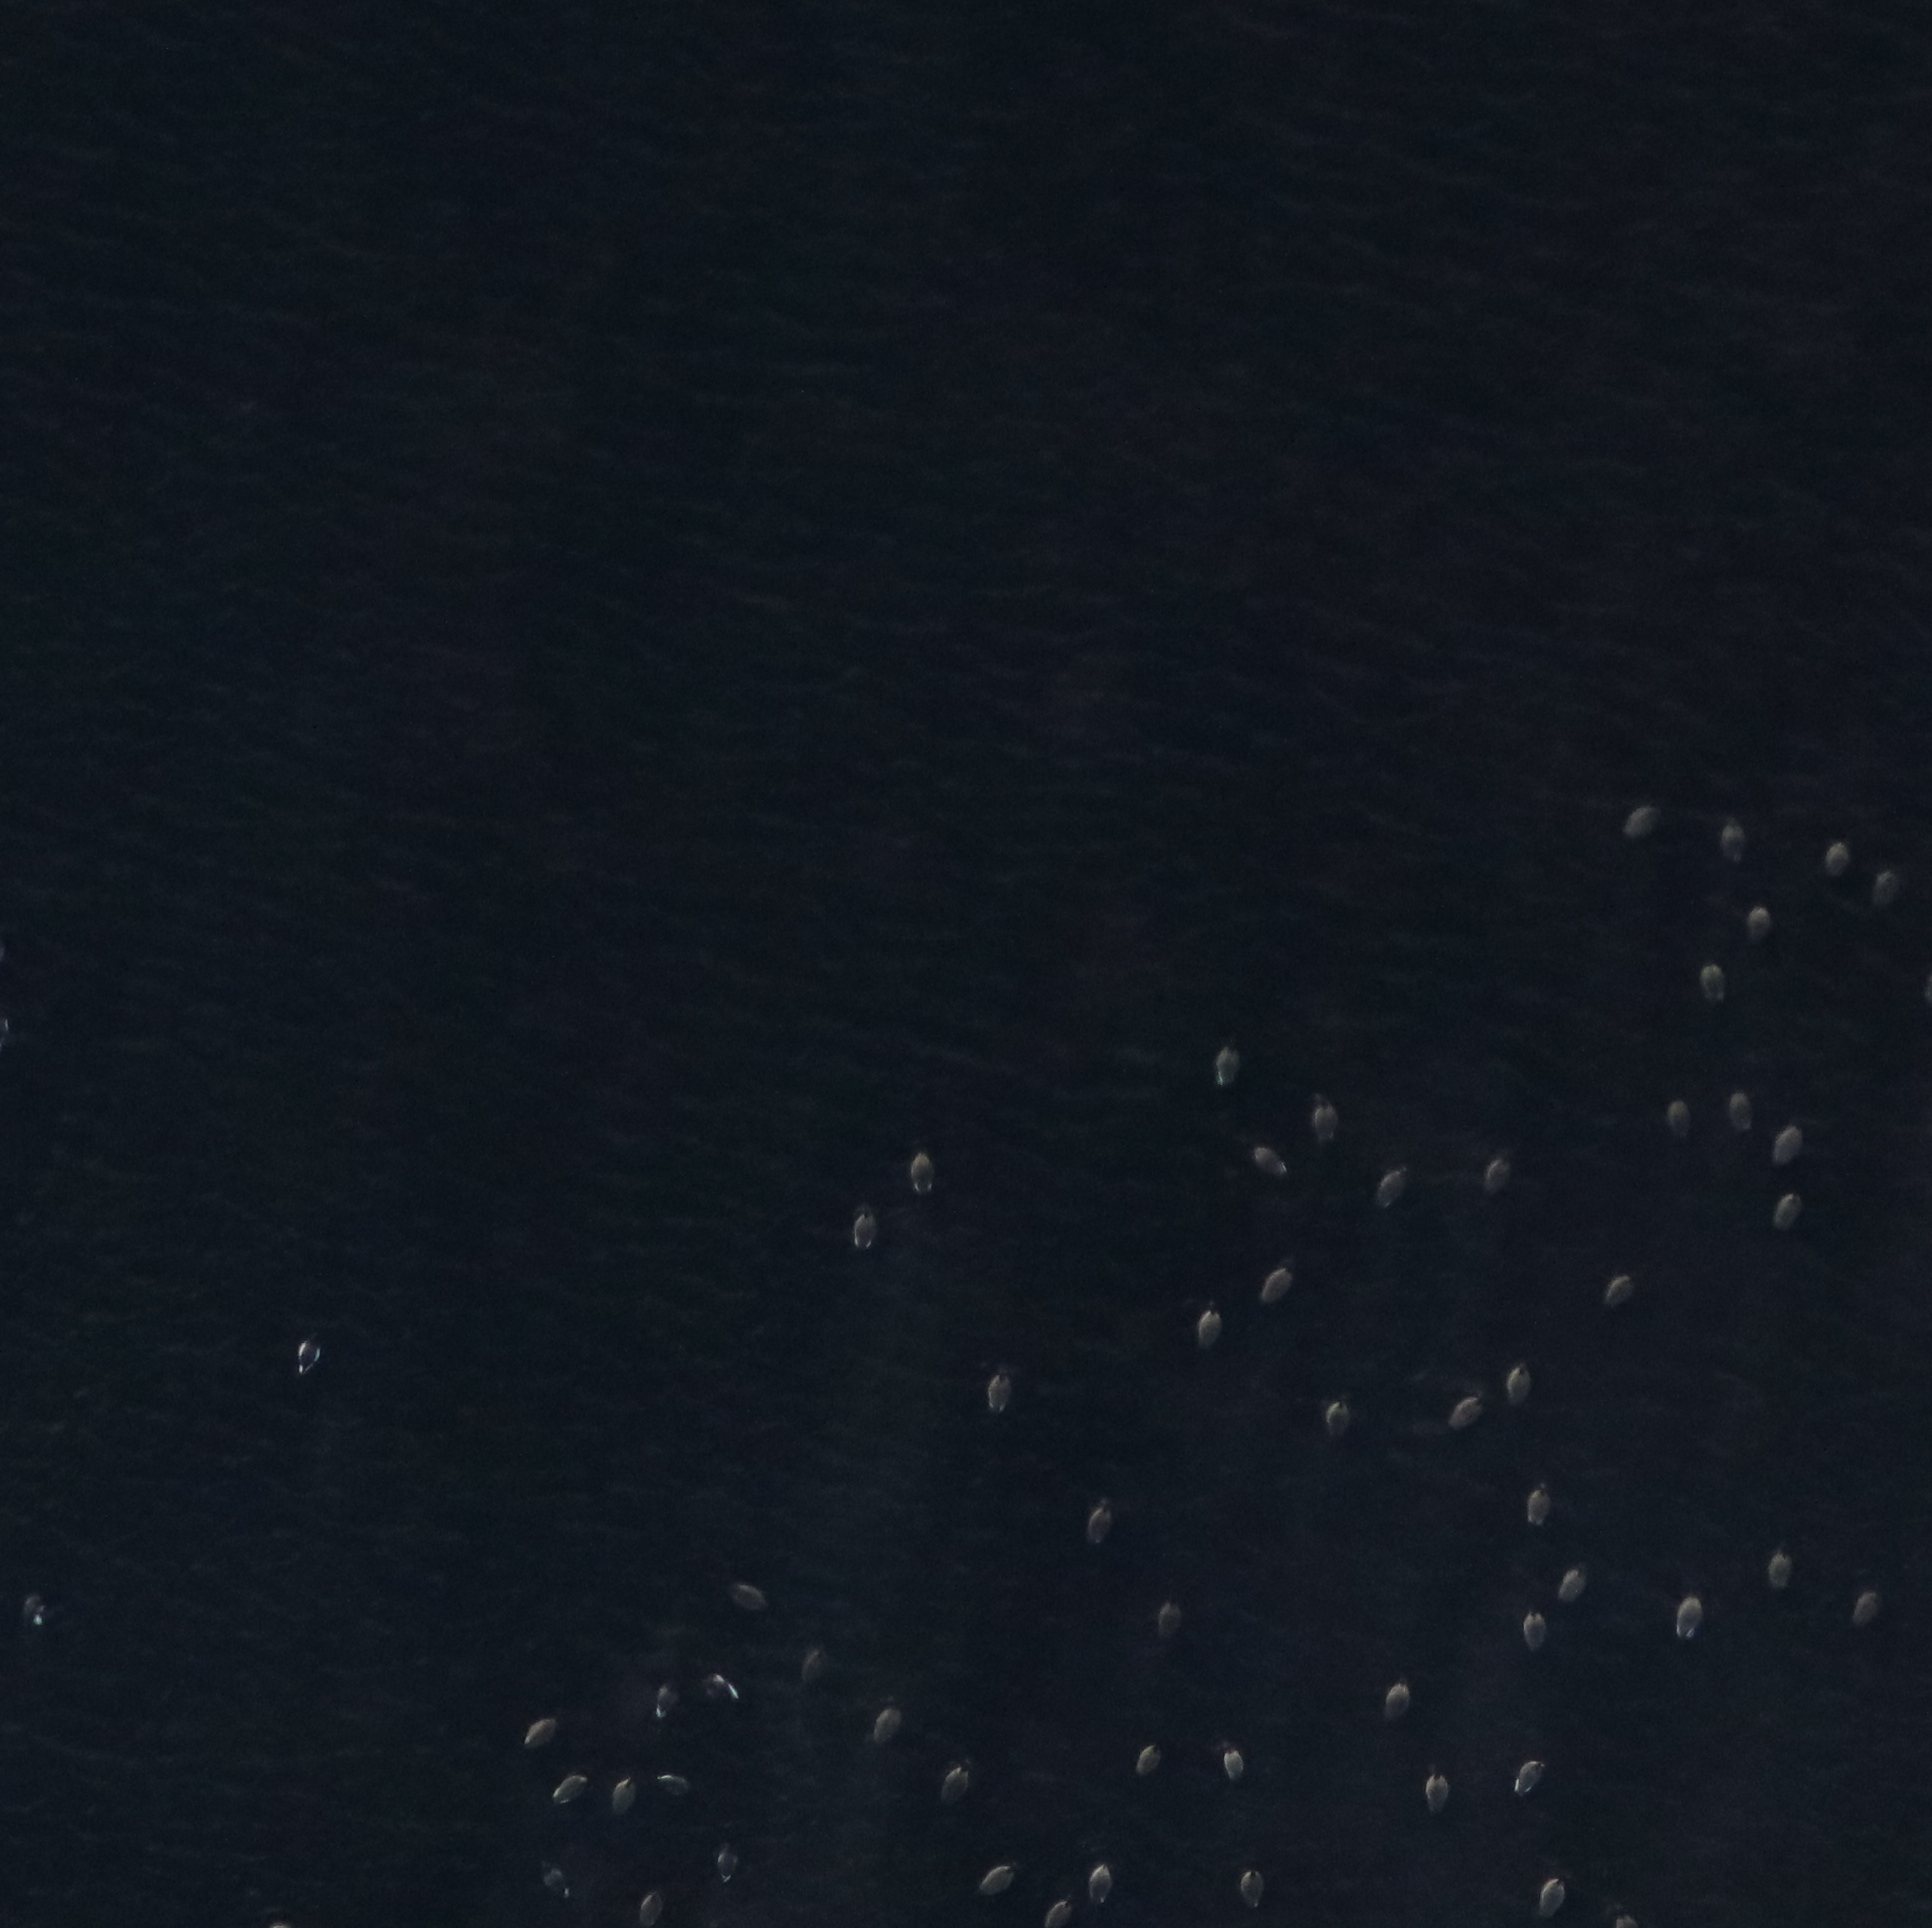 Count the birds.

57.